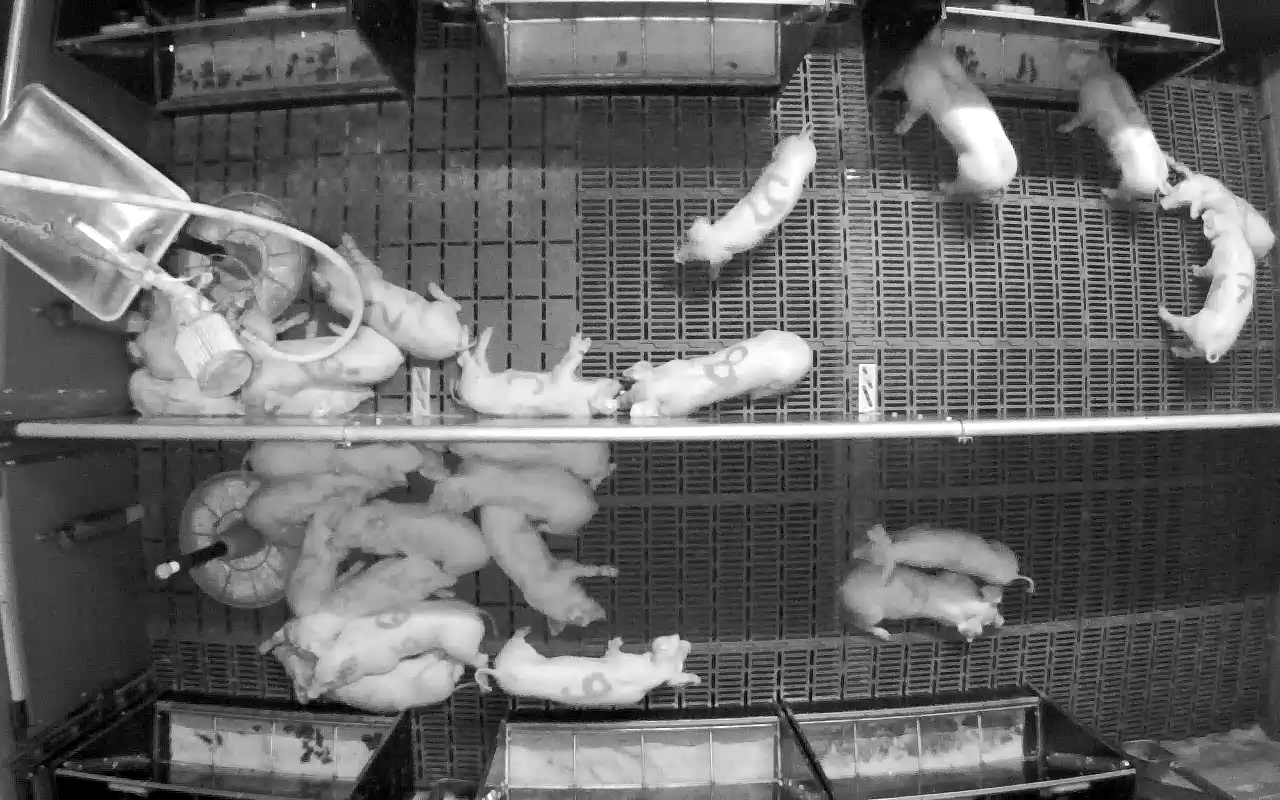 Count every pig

25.